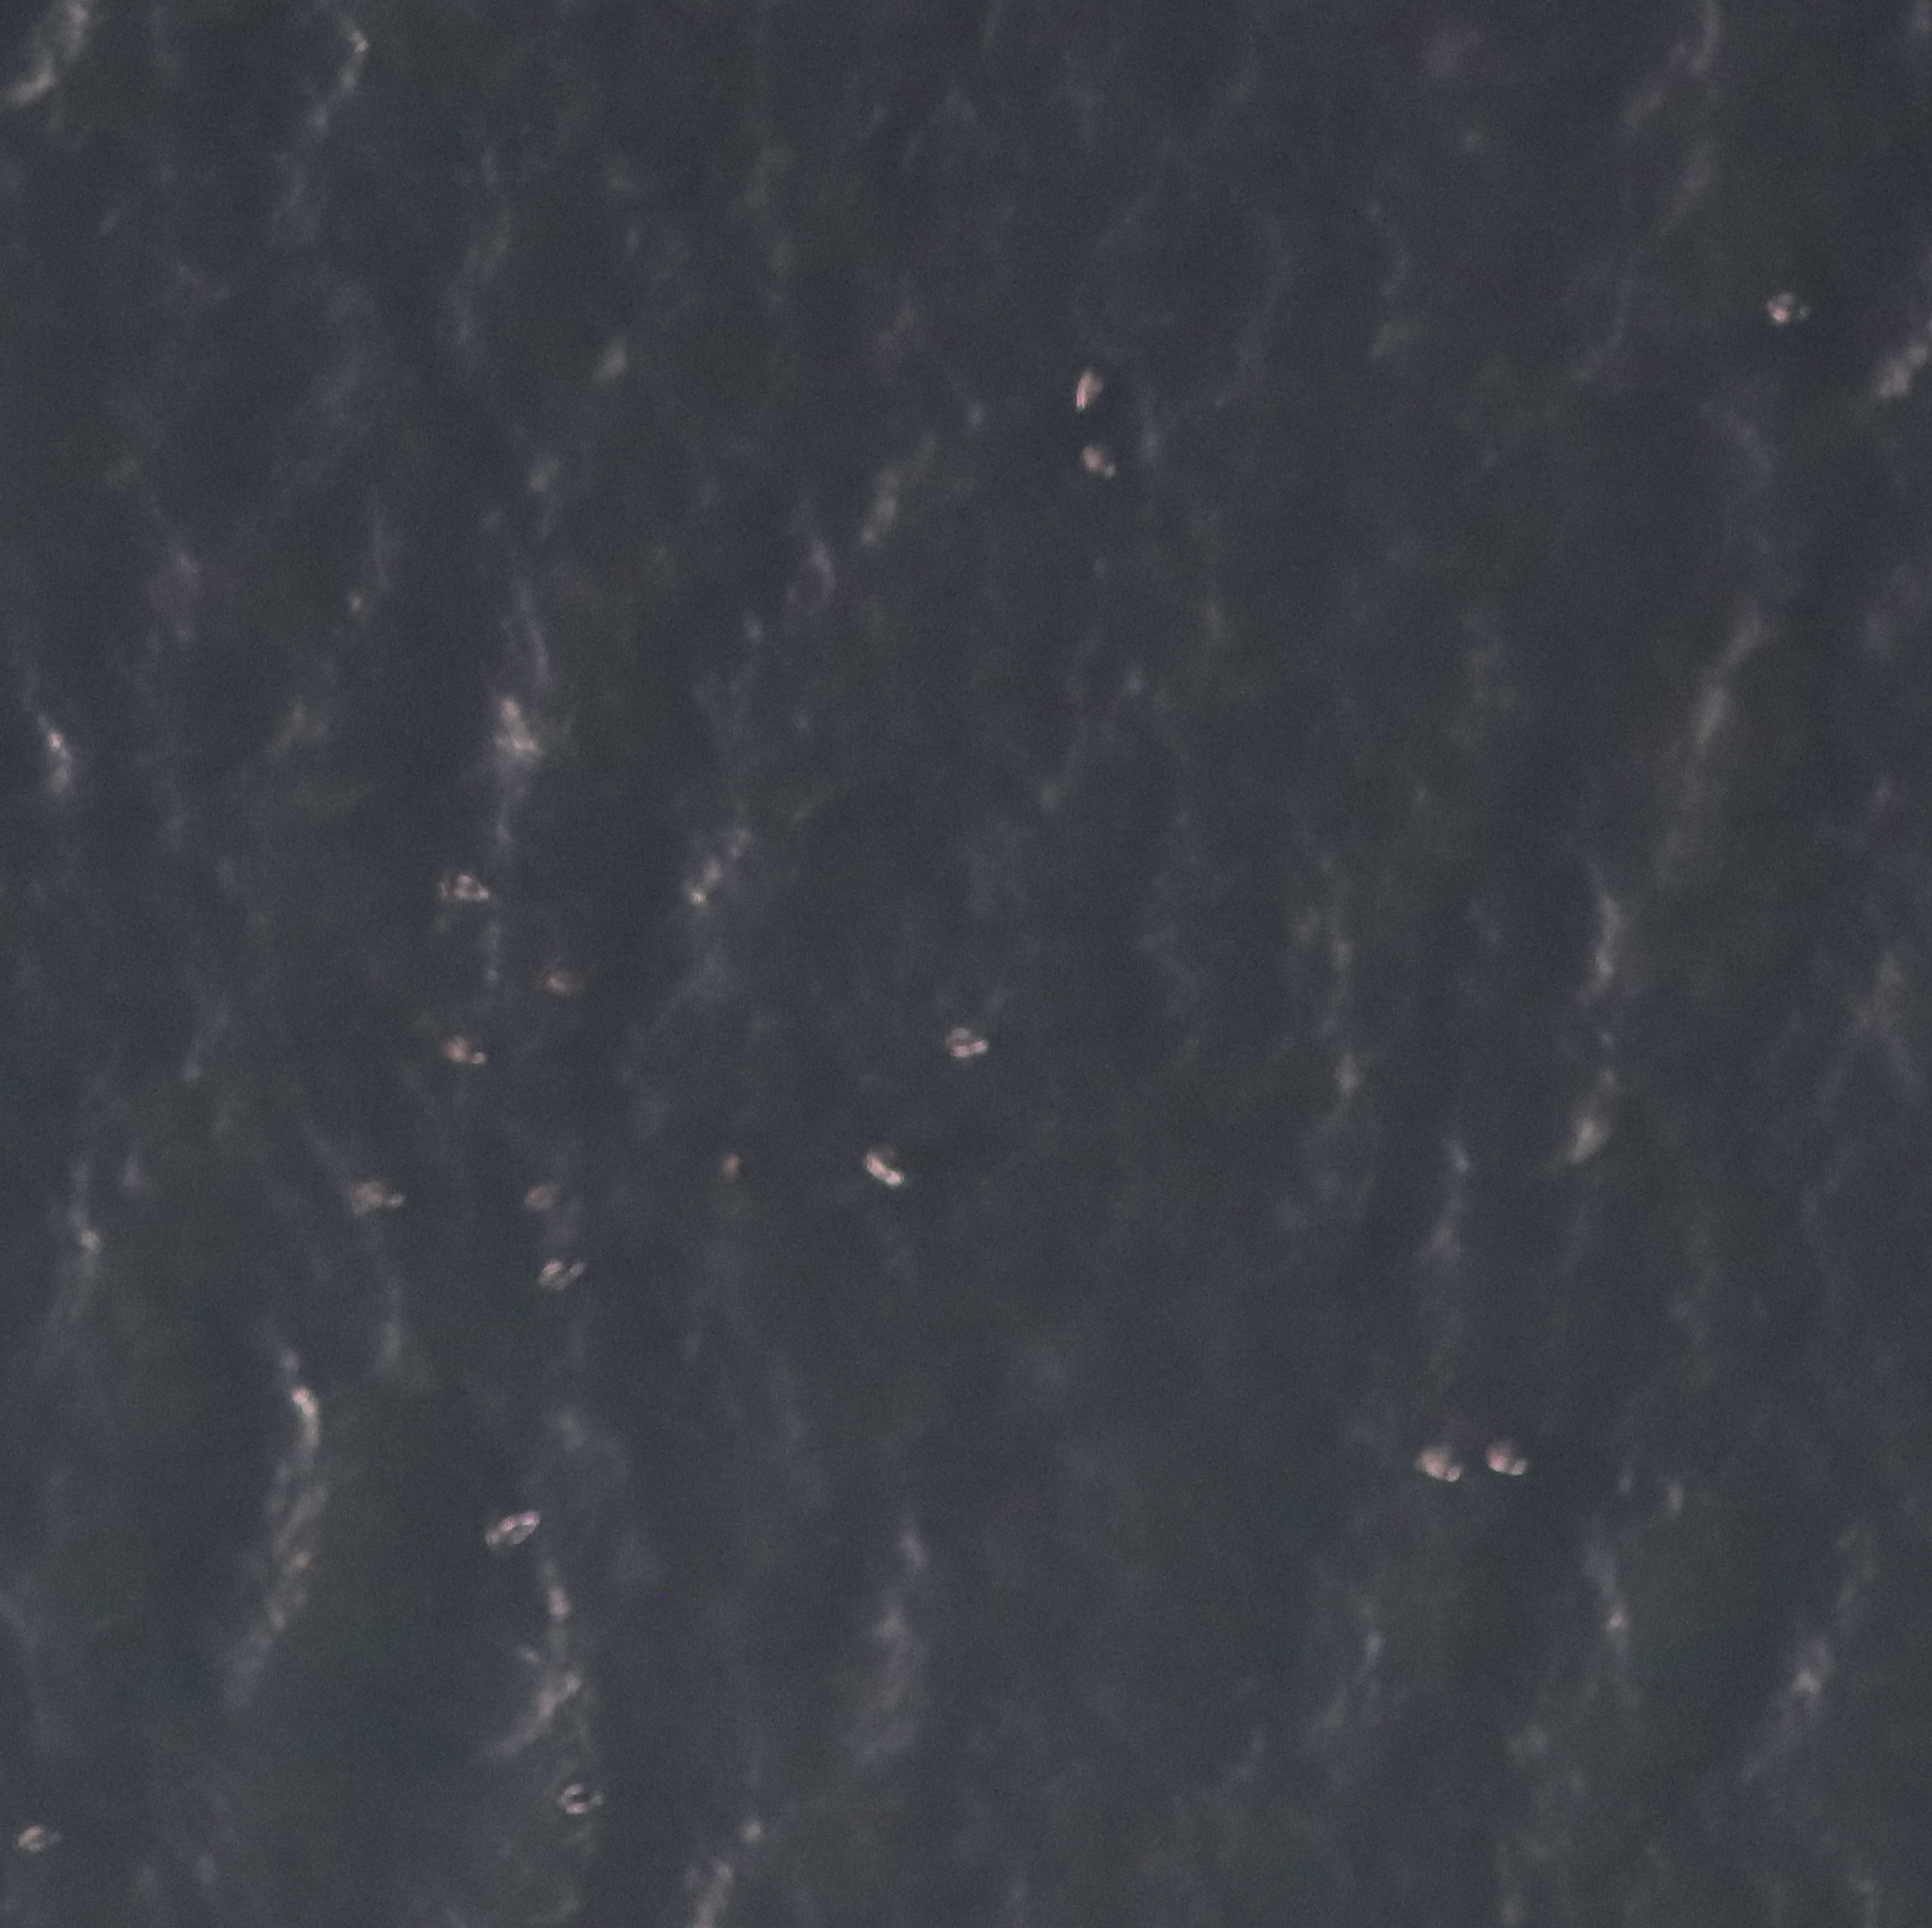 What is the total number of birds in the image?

17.